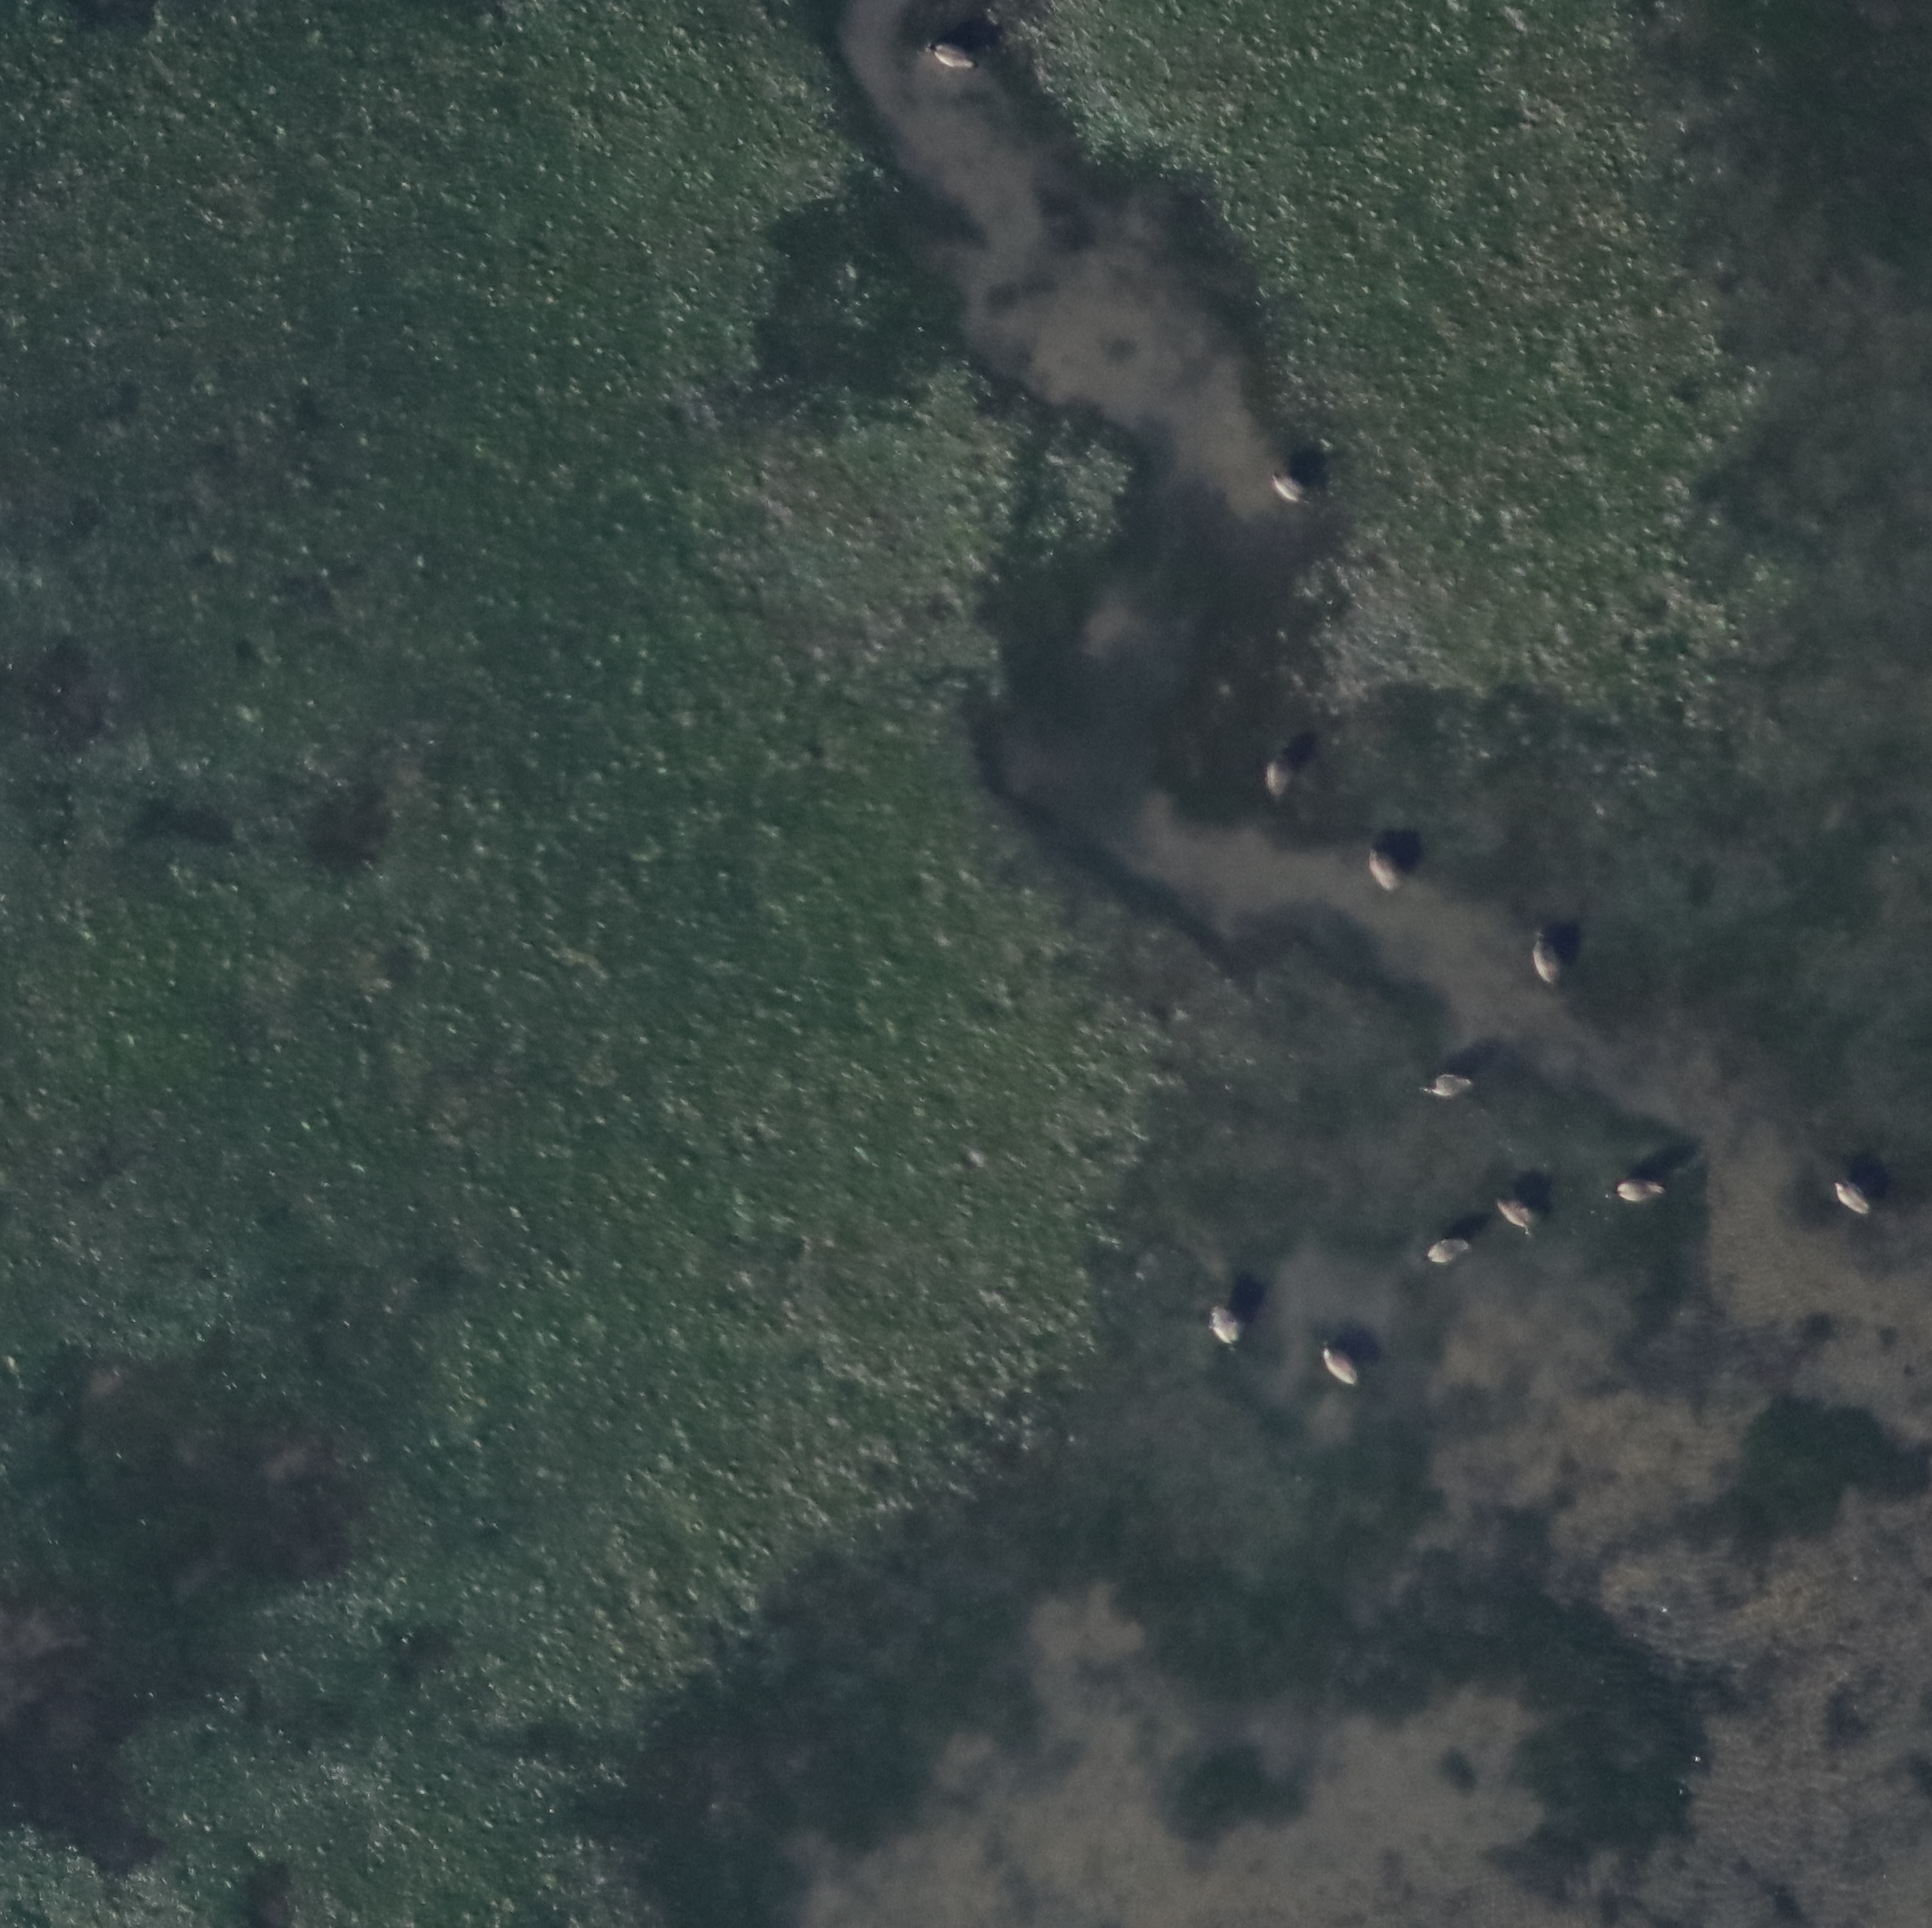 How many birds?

12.